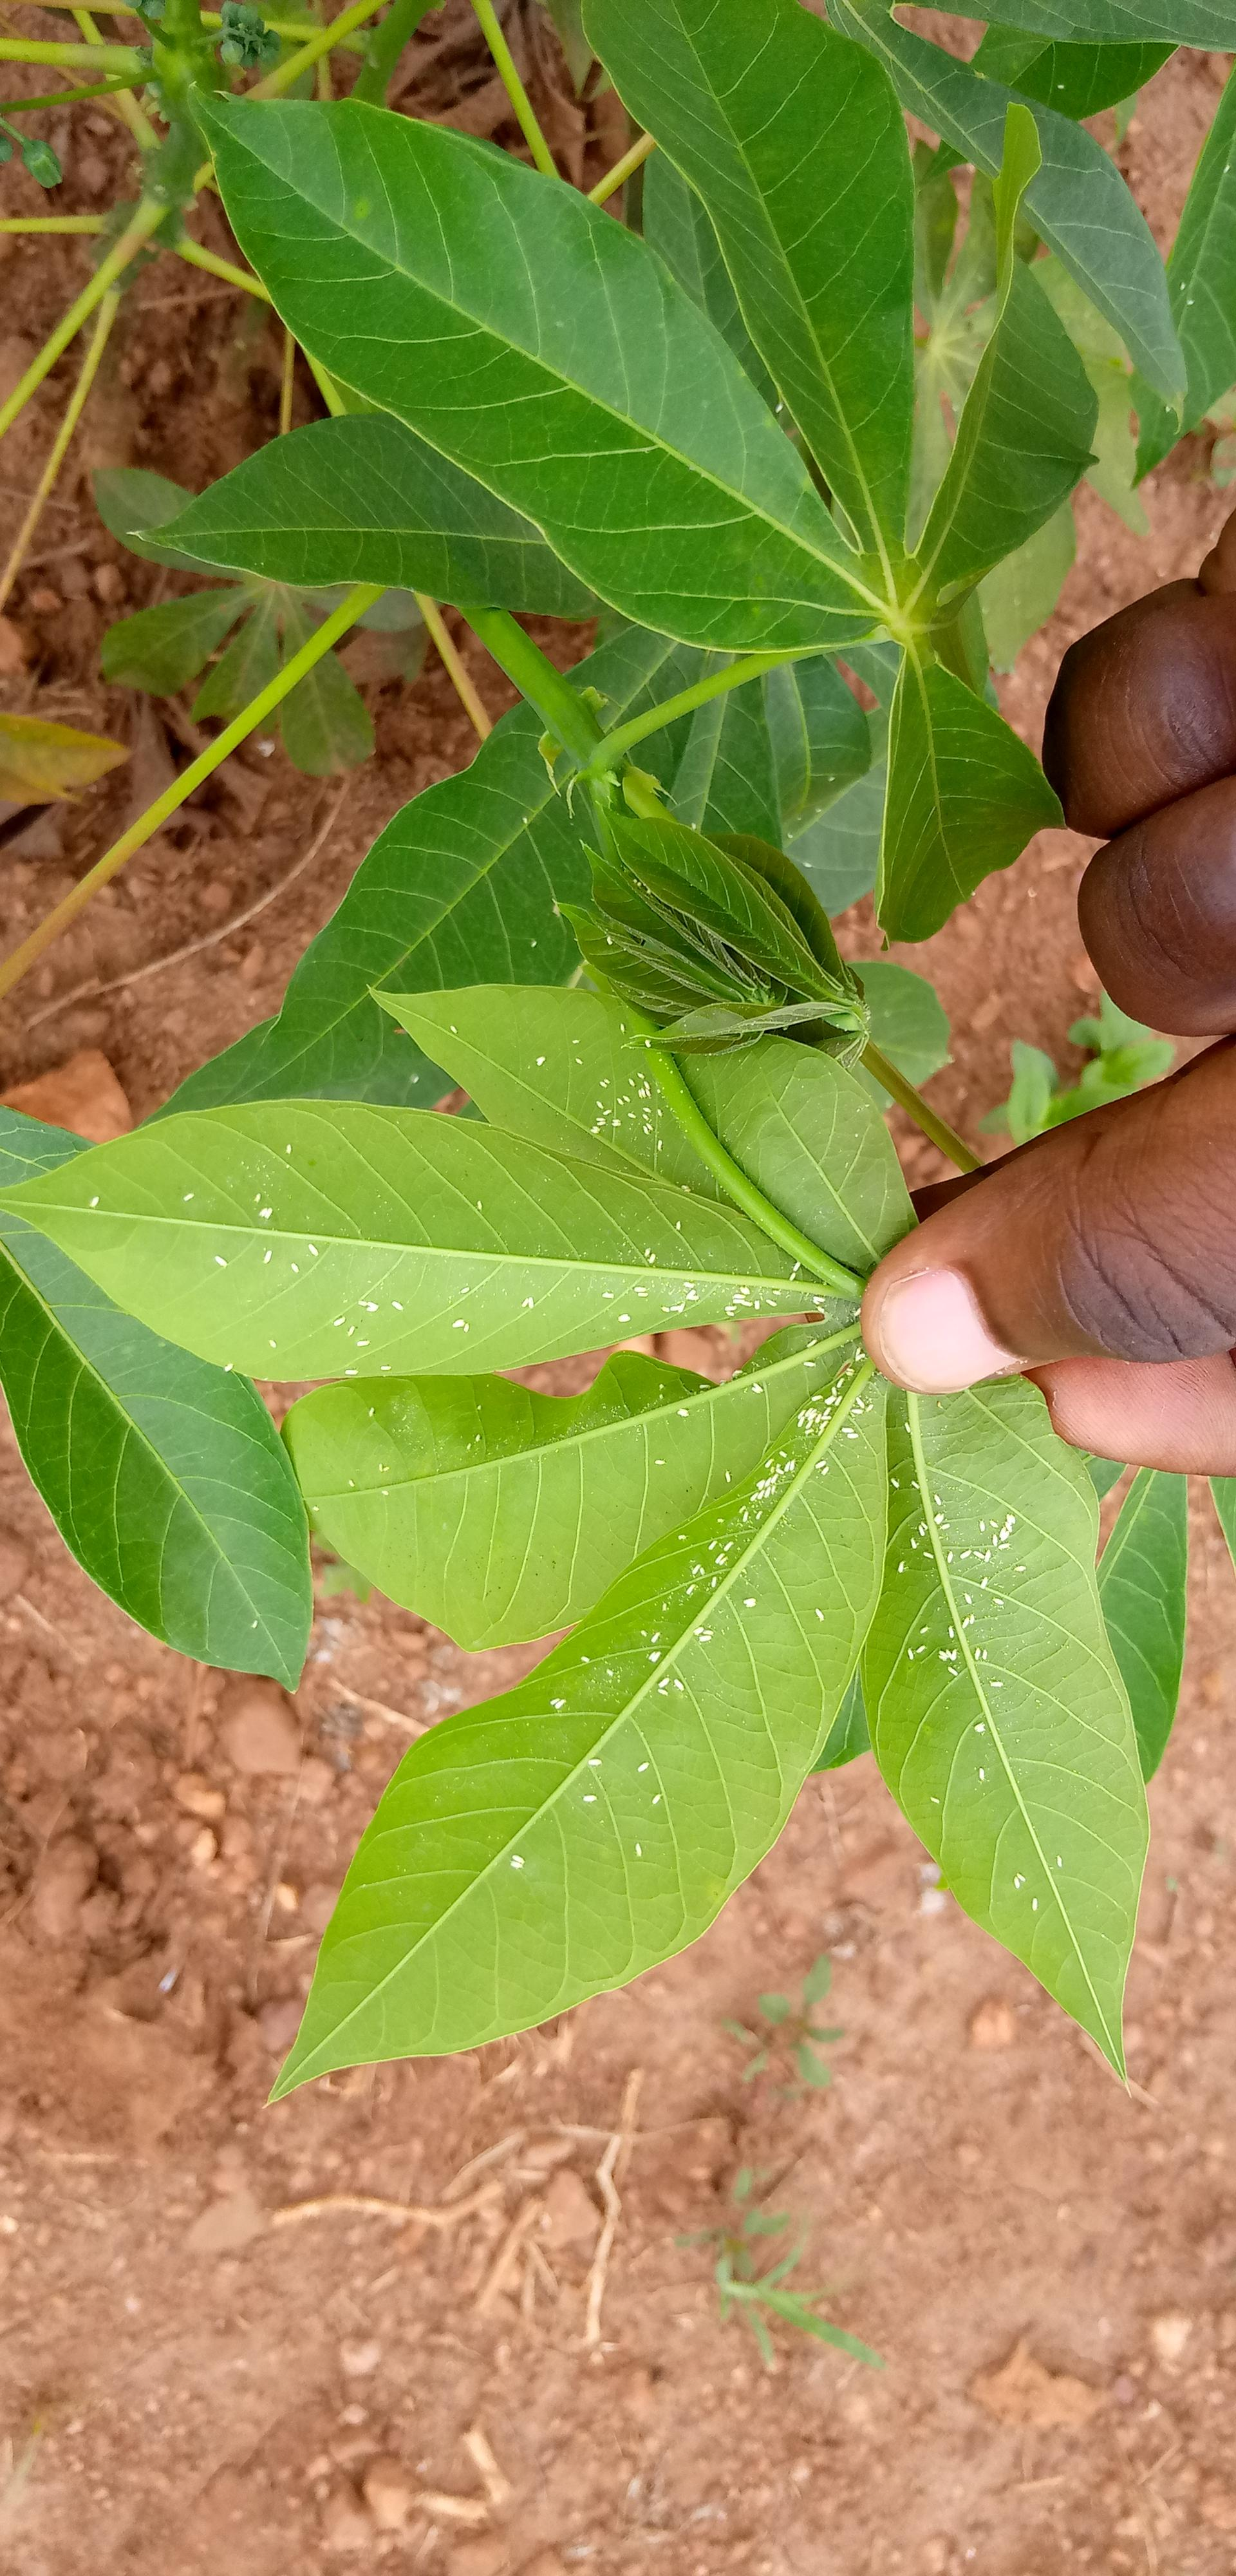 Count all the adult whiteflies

245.